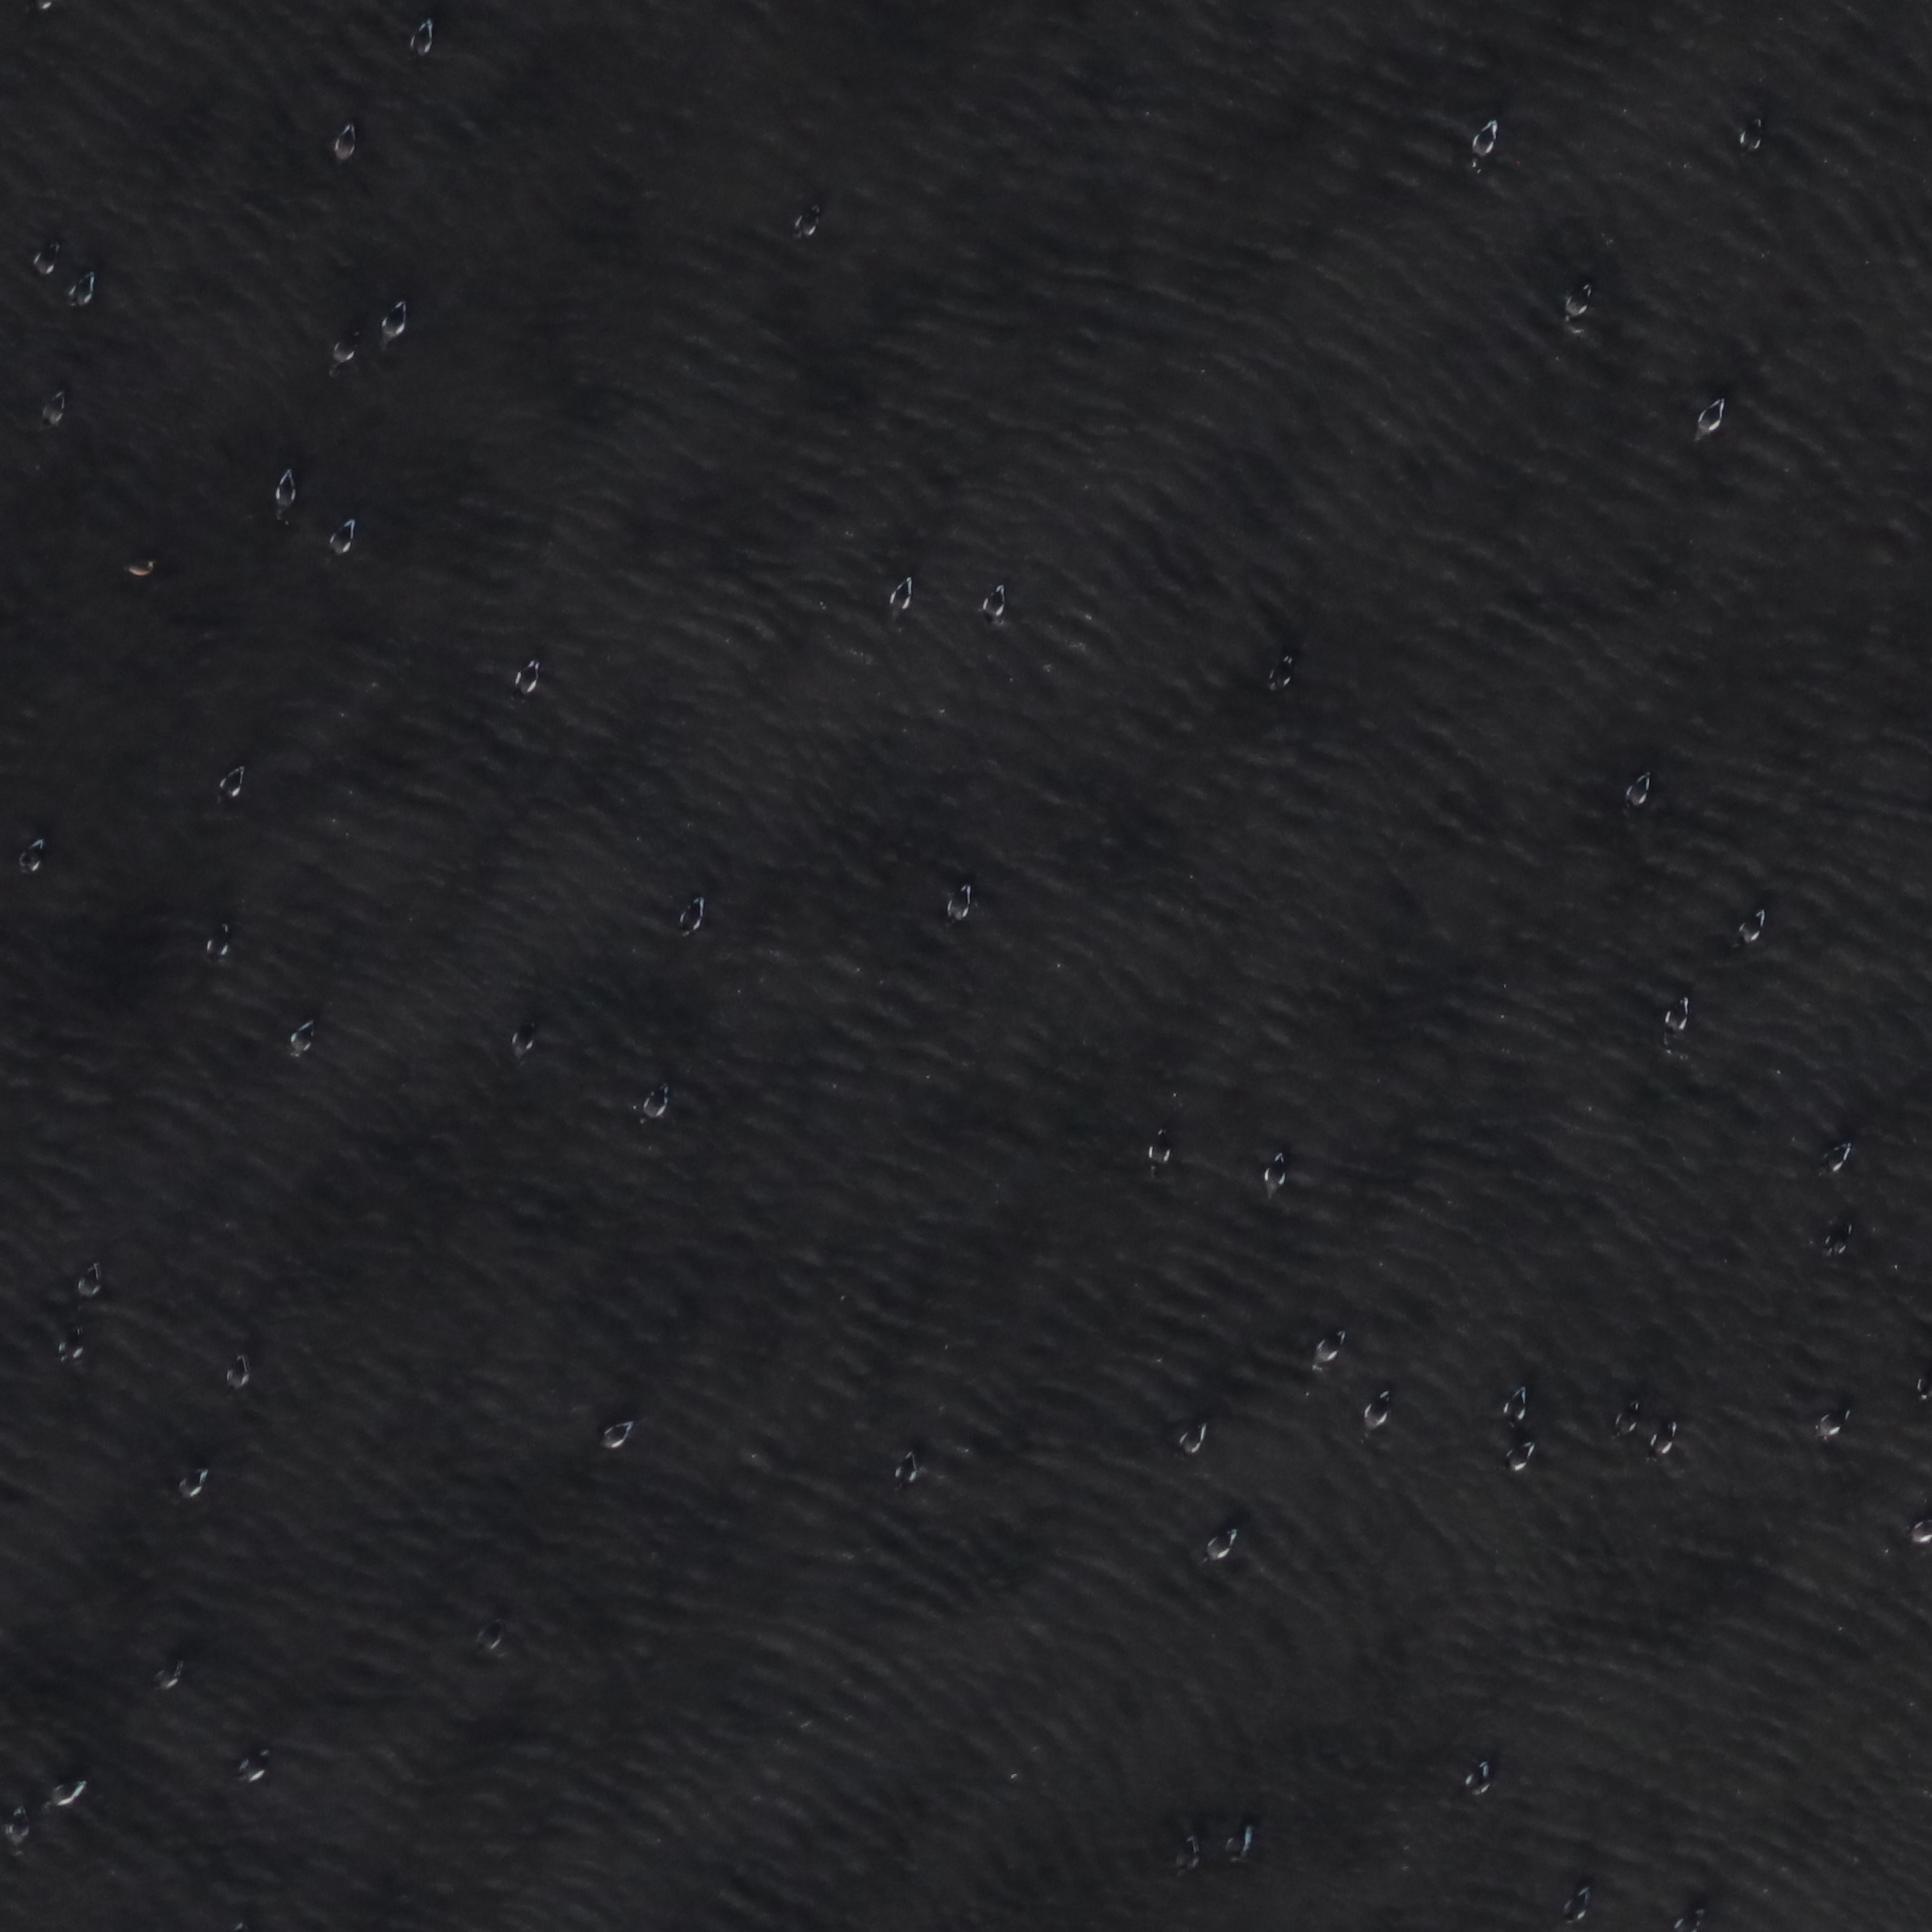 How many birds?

61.